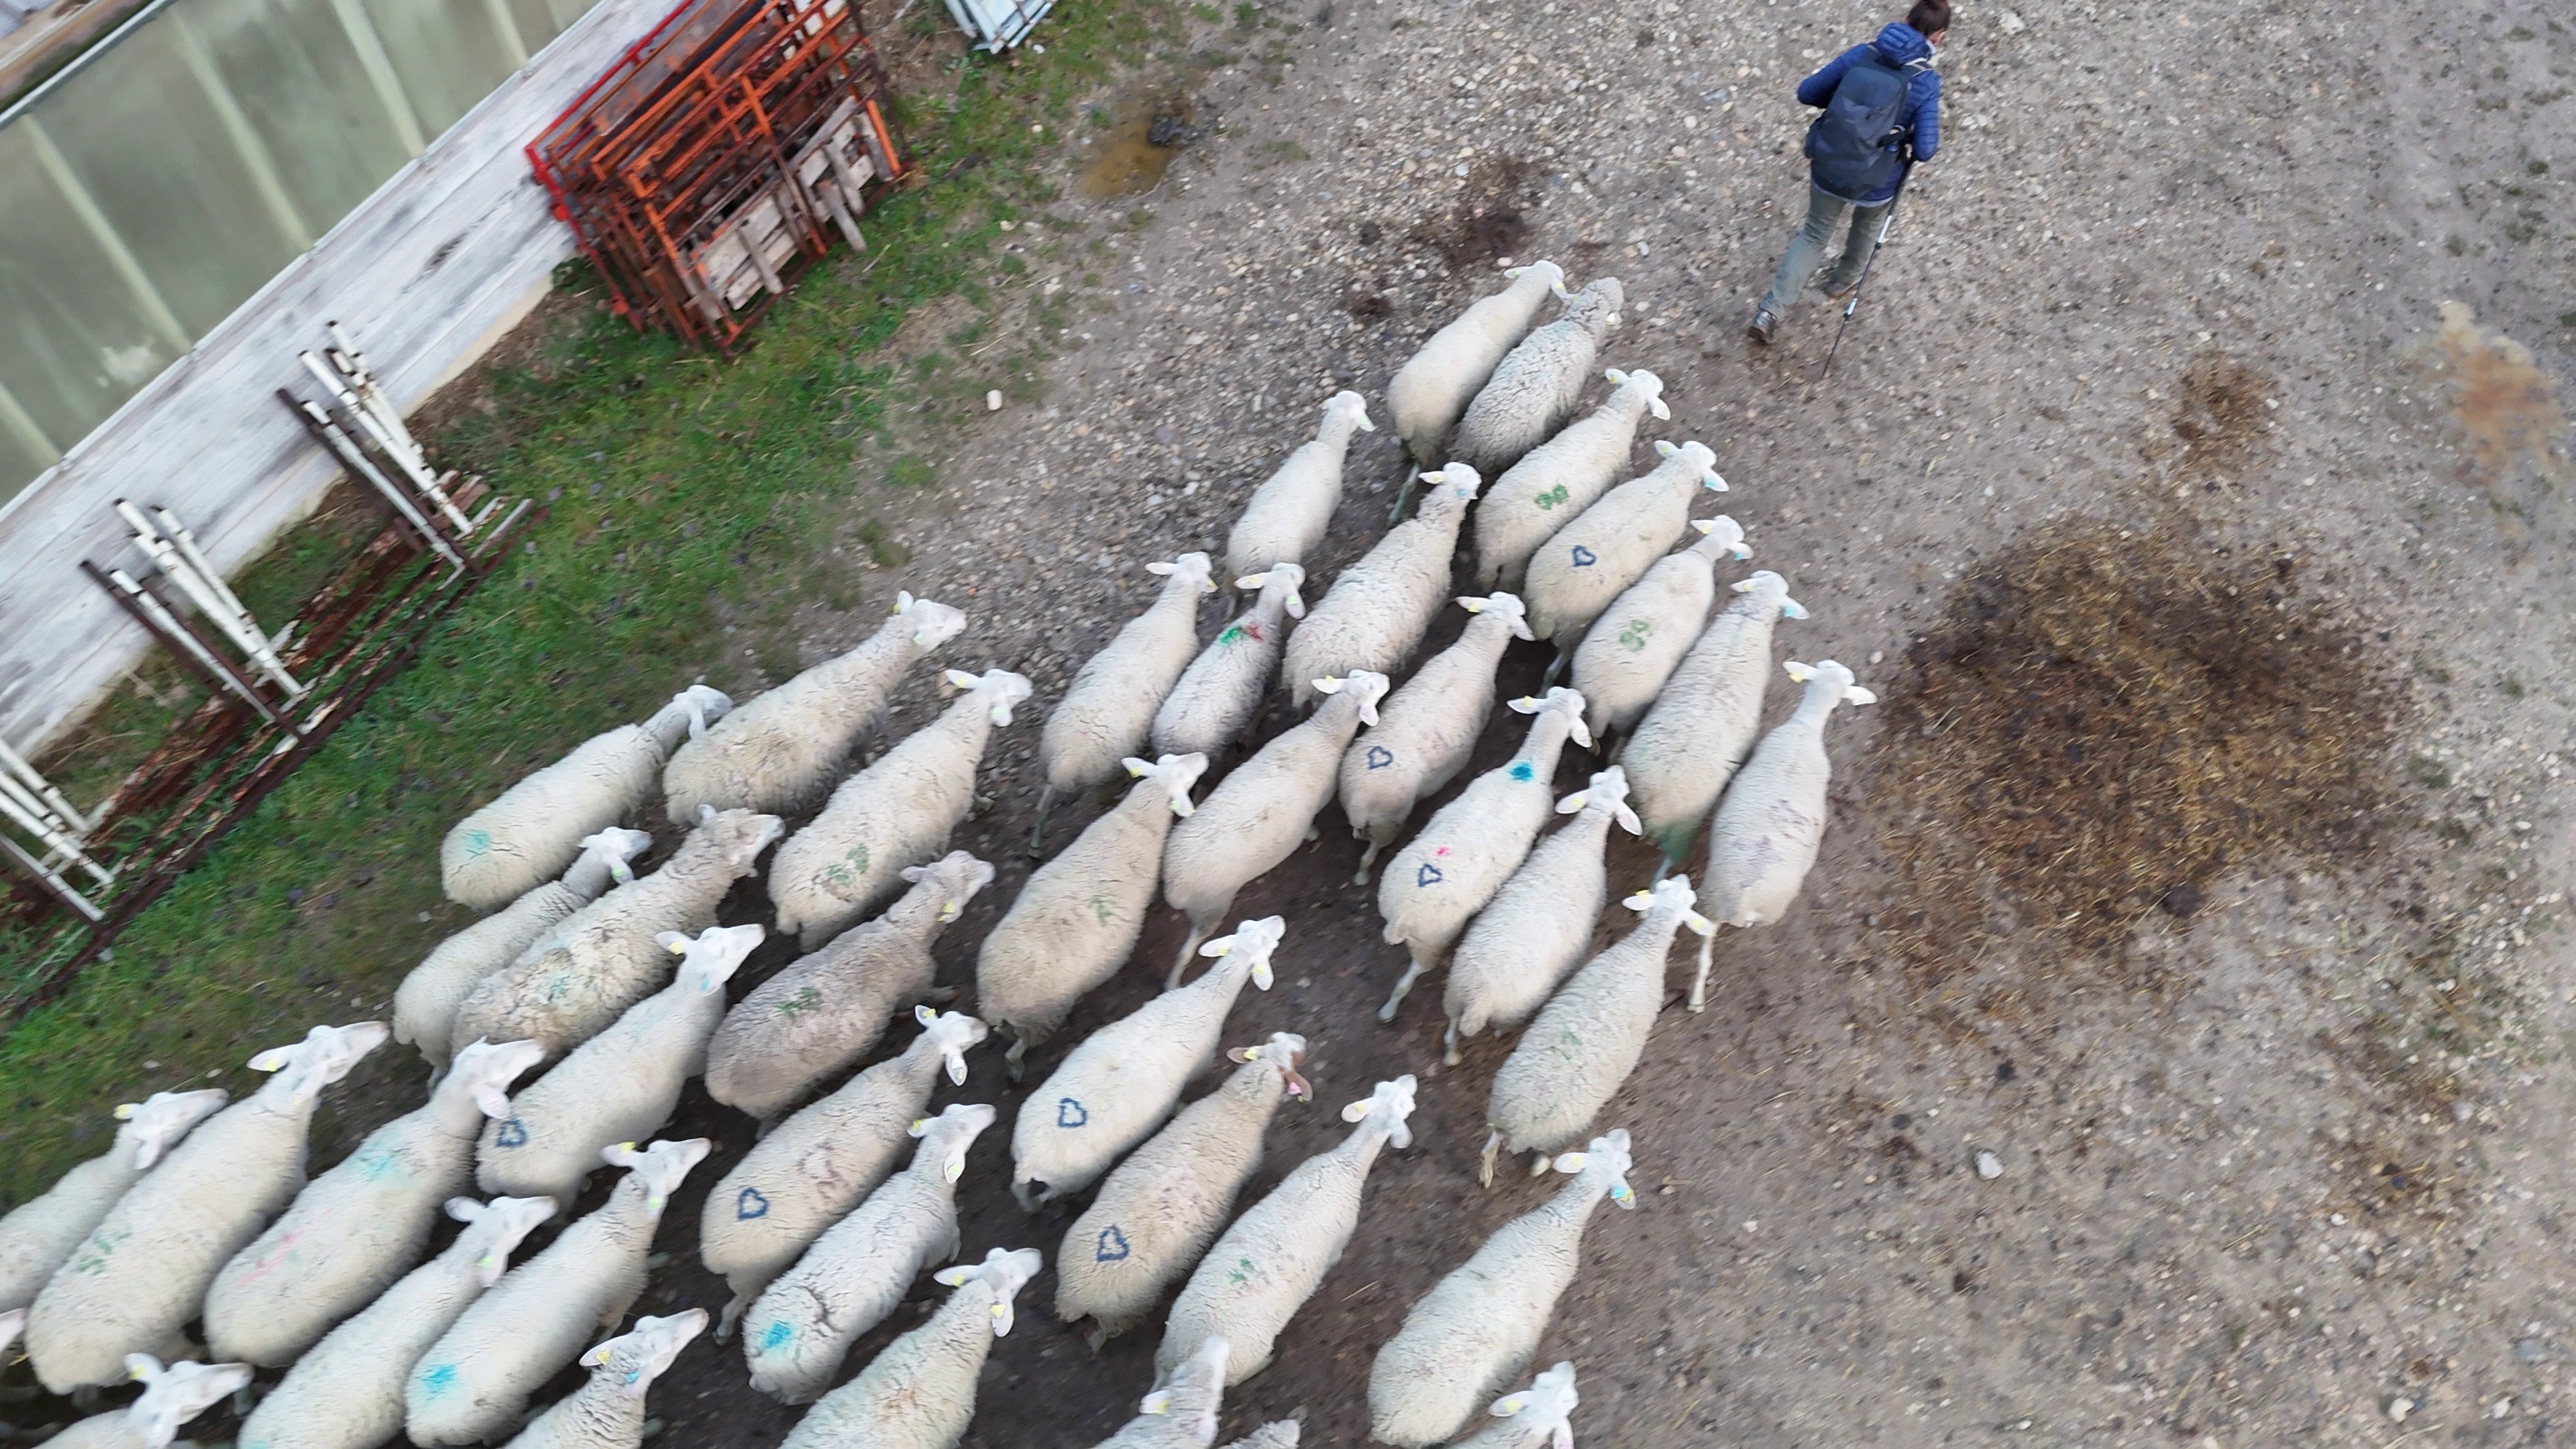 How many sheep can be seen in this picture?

40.